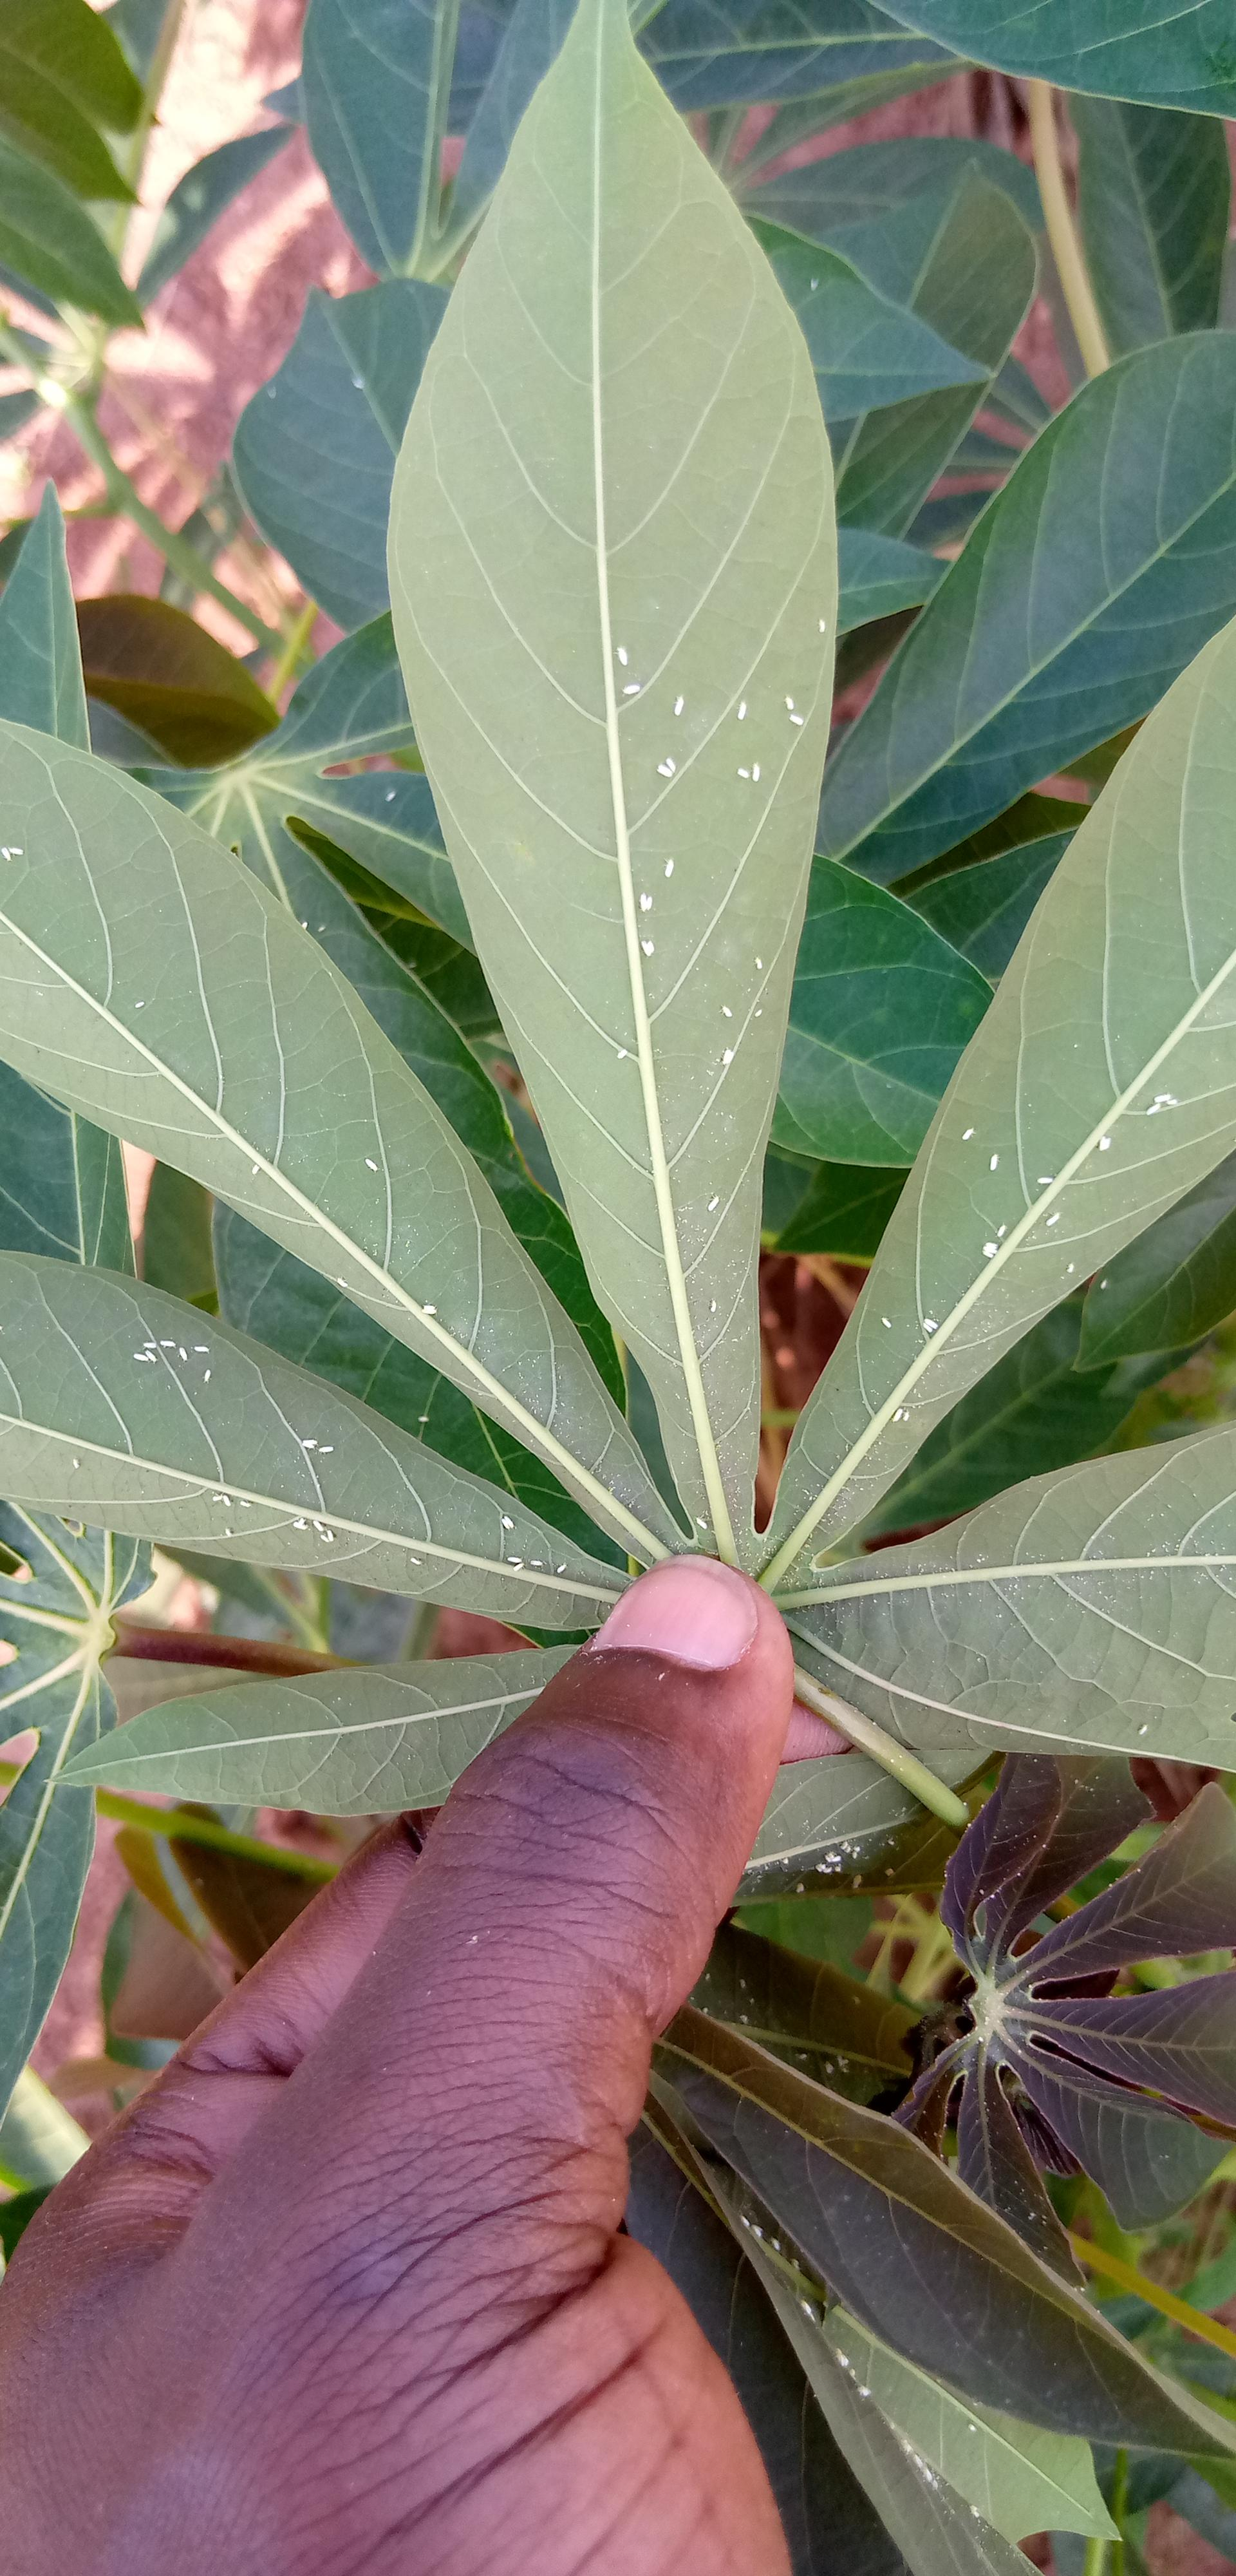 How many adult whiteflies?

80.